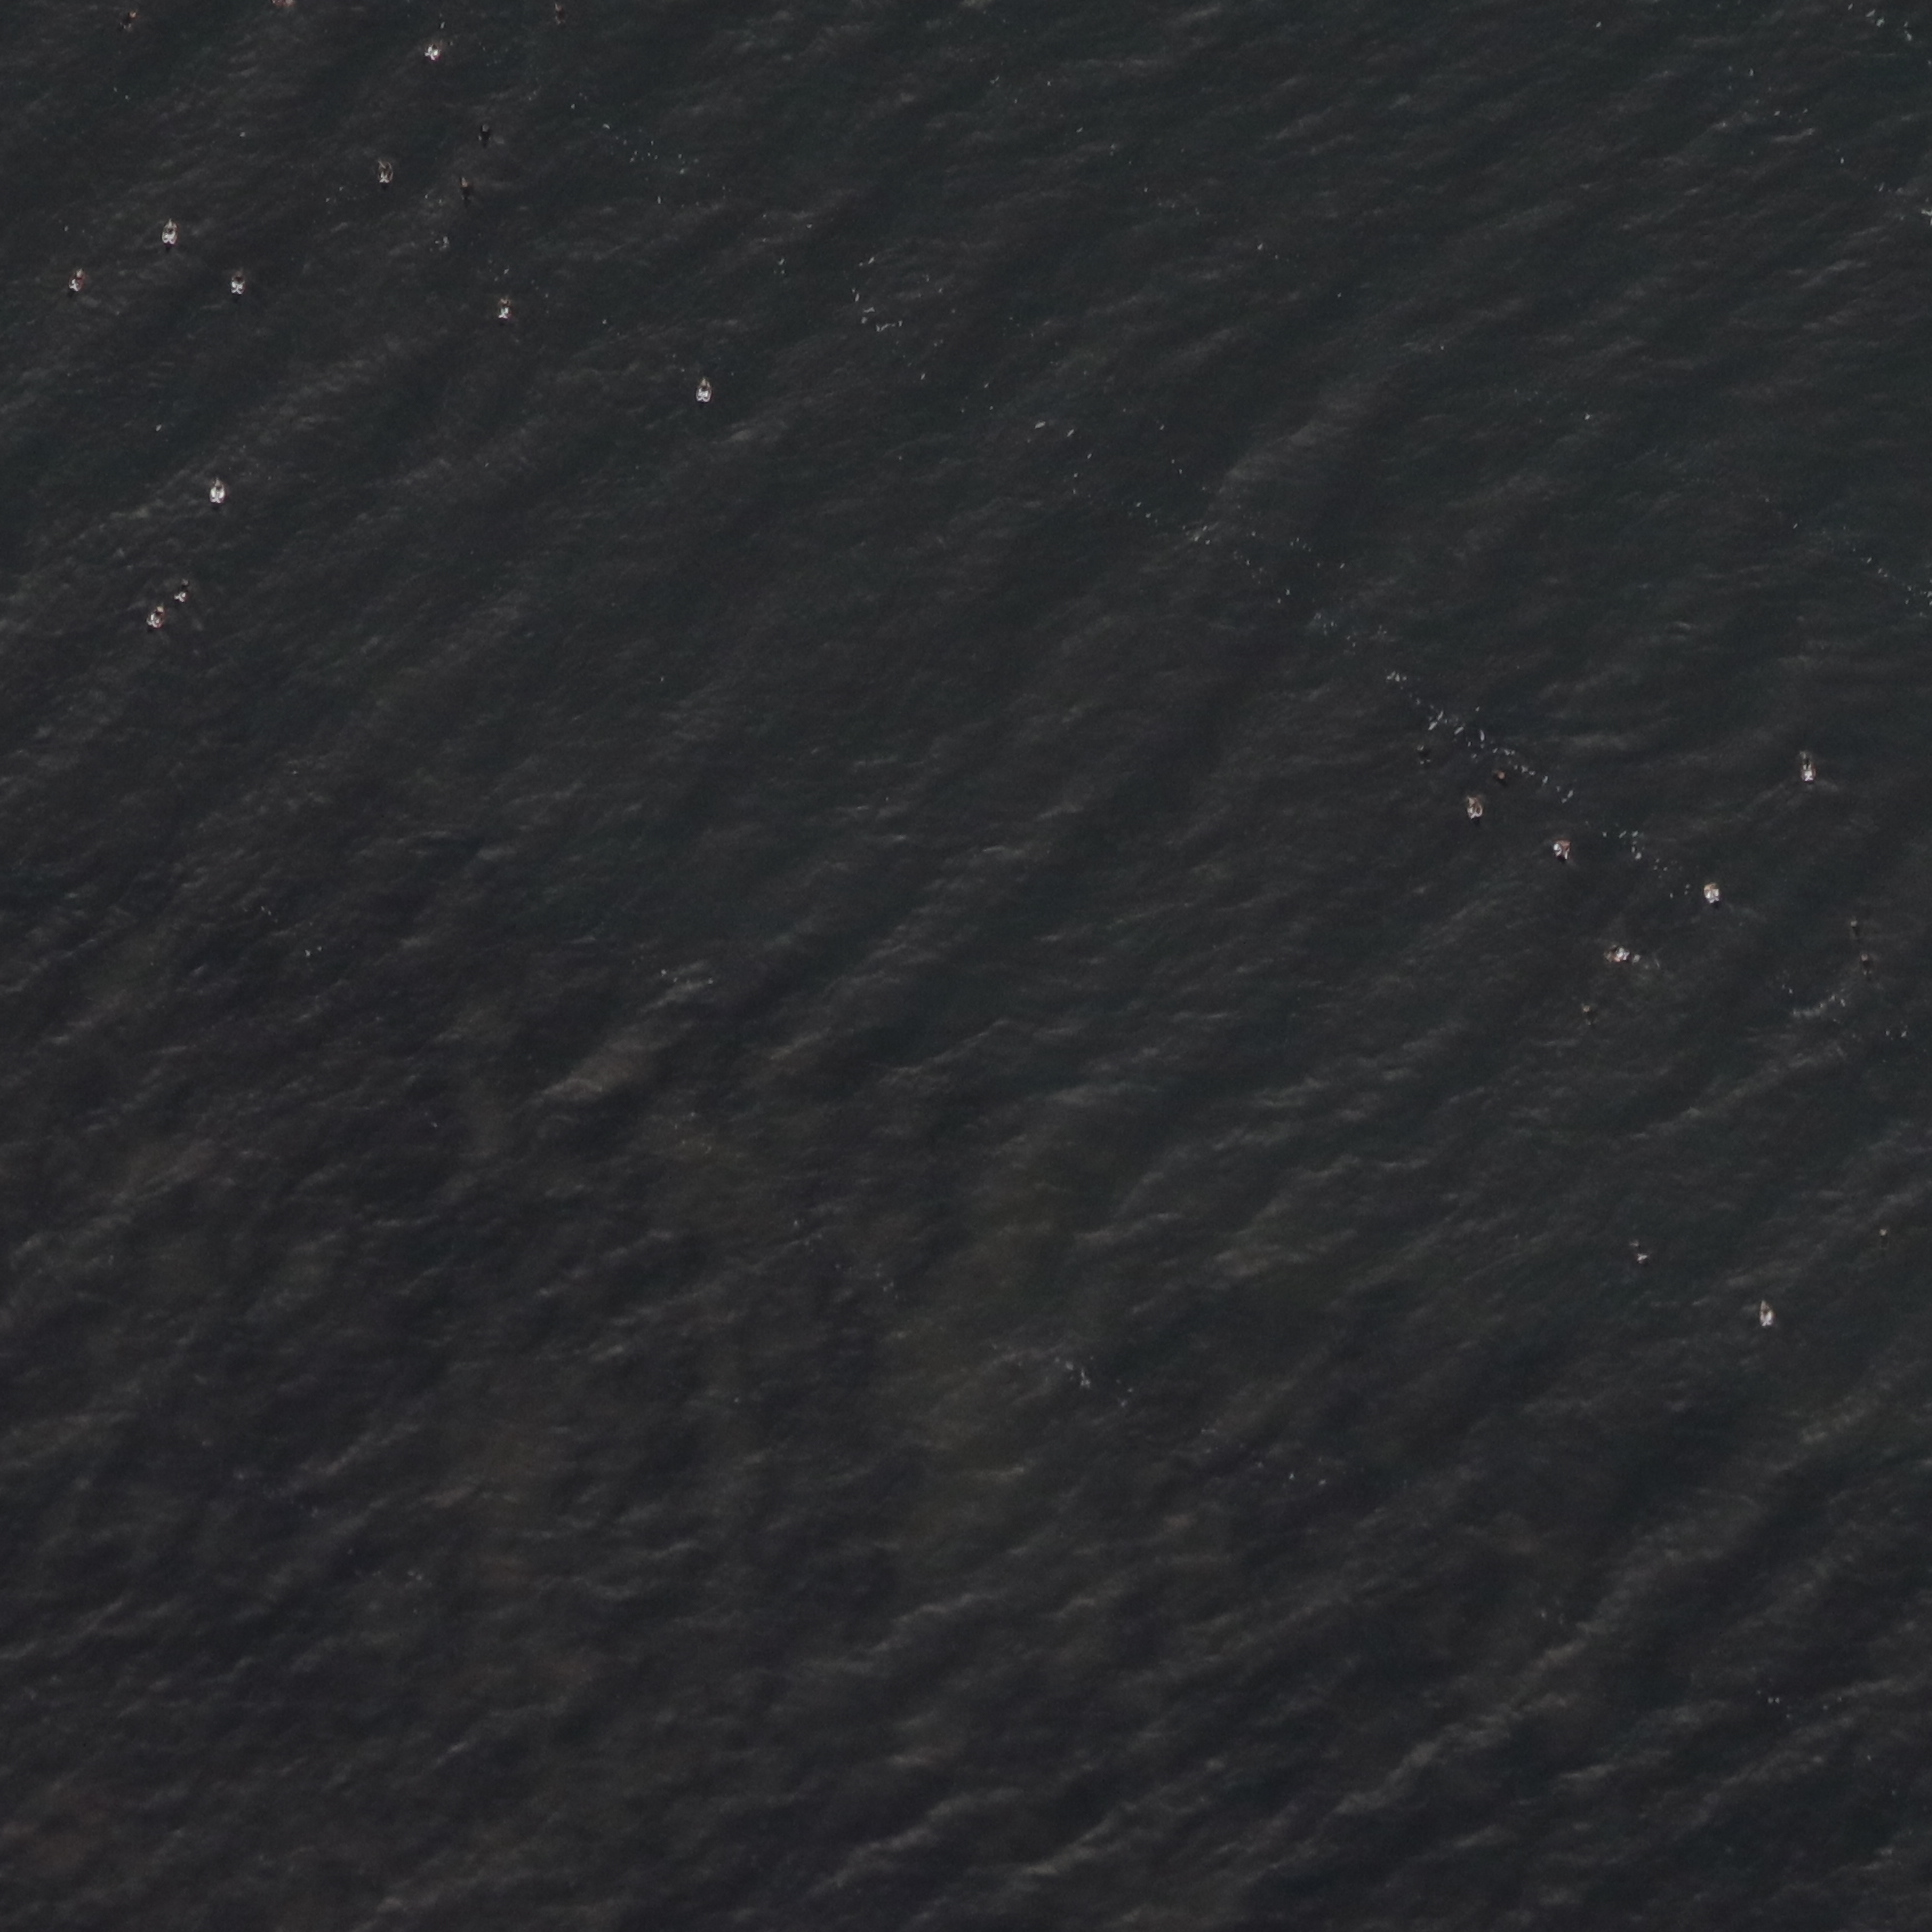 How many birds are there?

27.